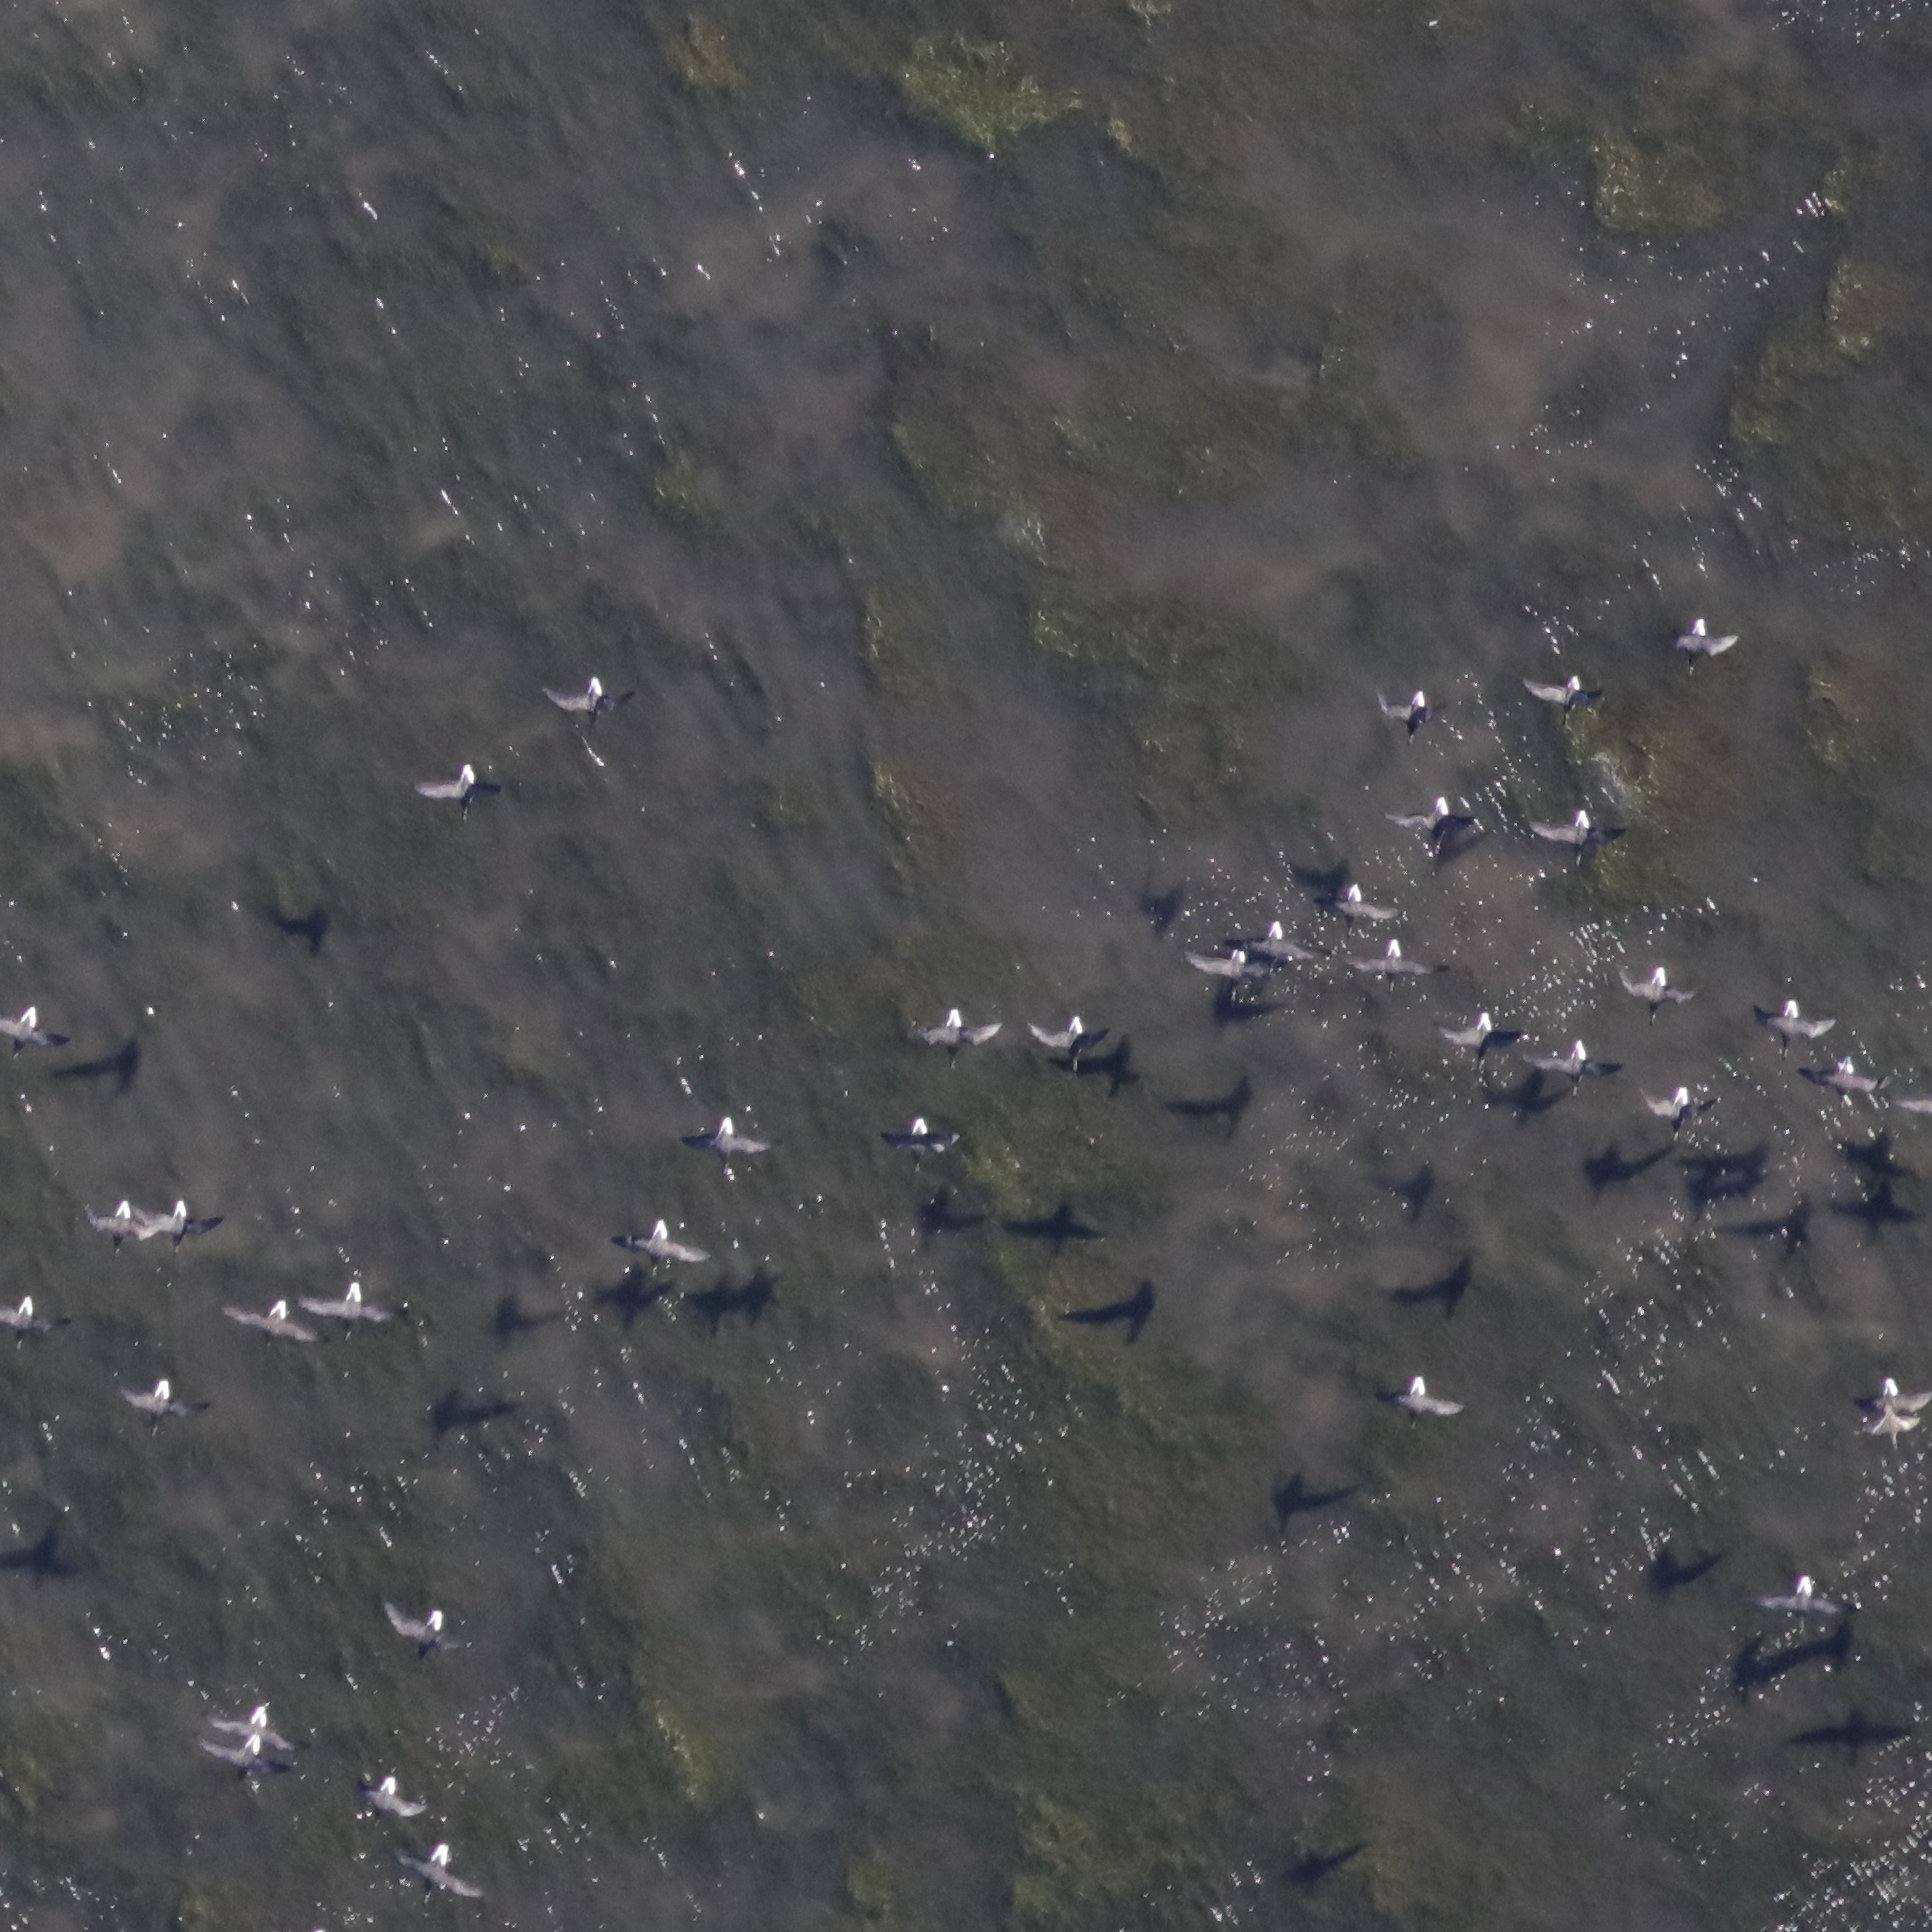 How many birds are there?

37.